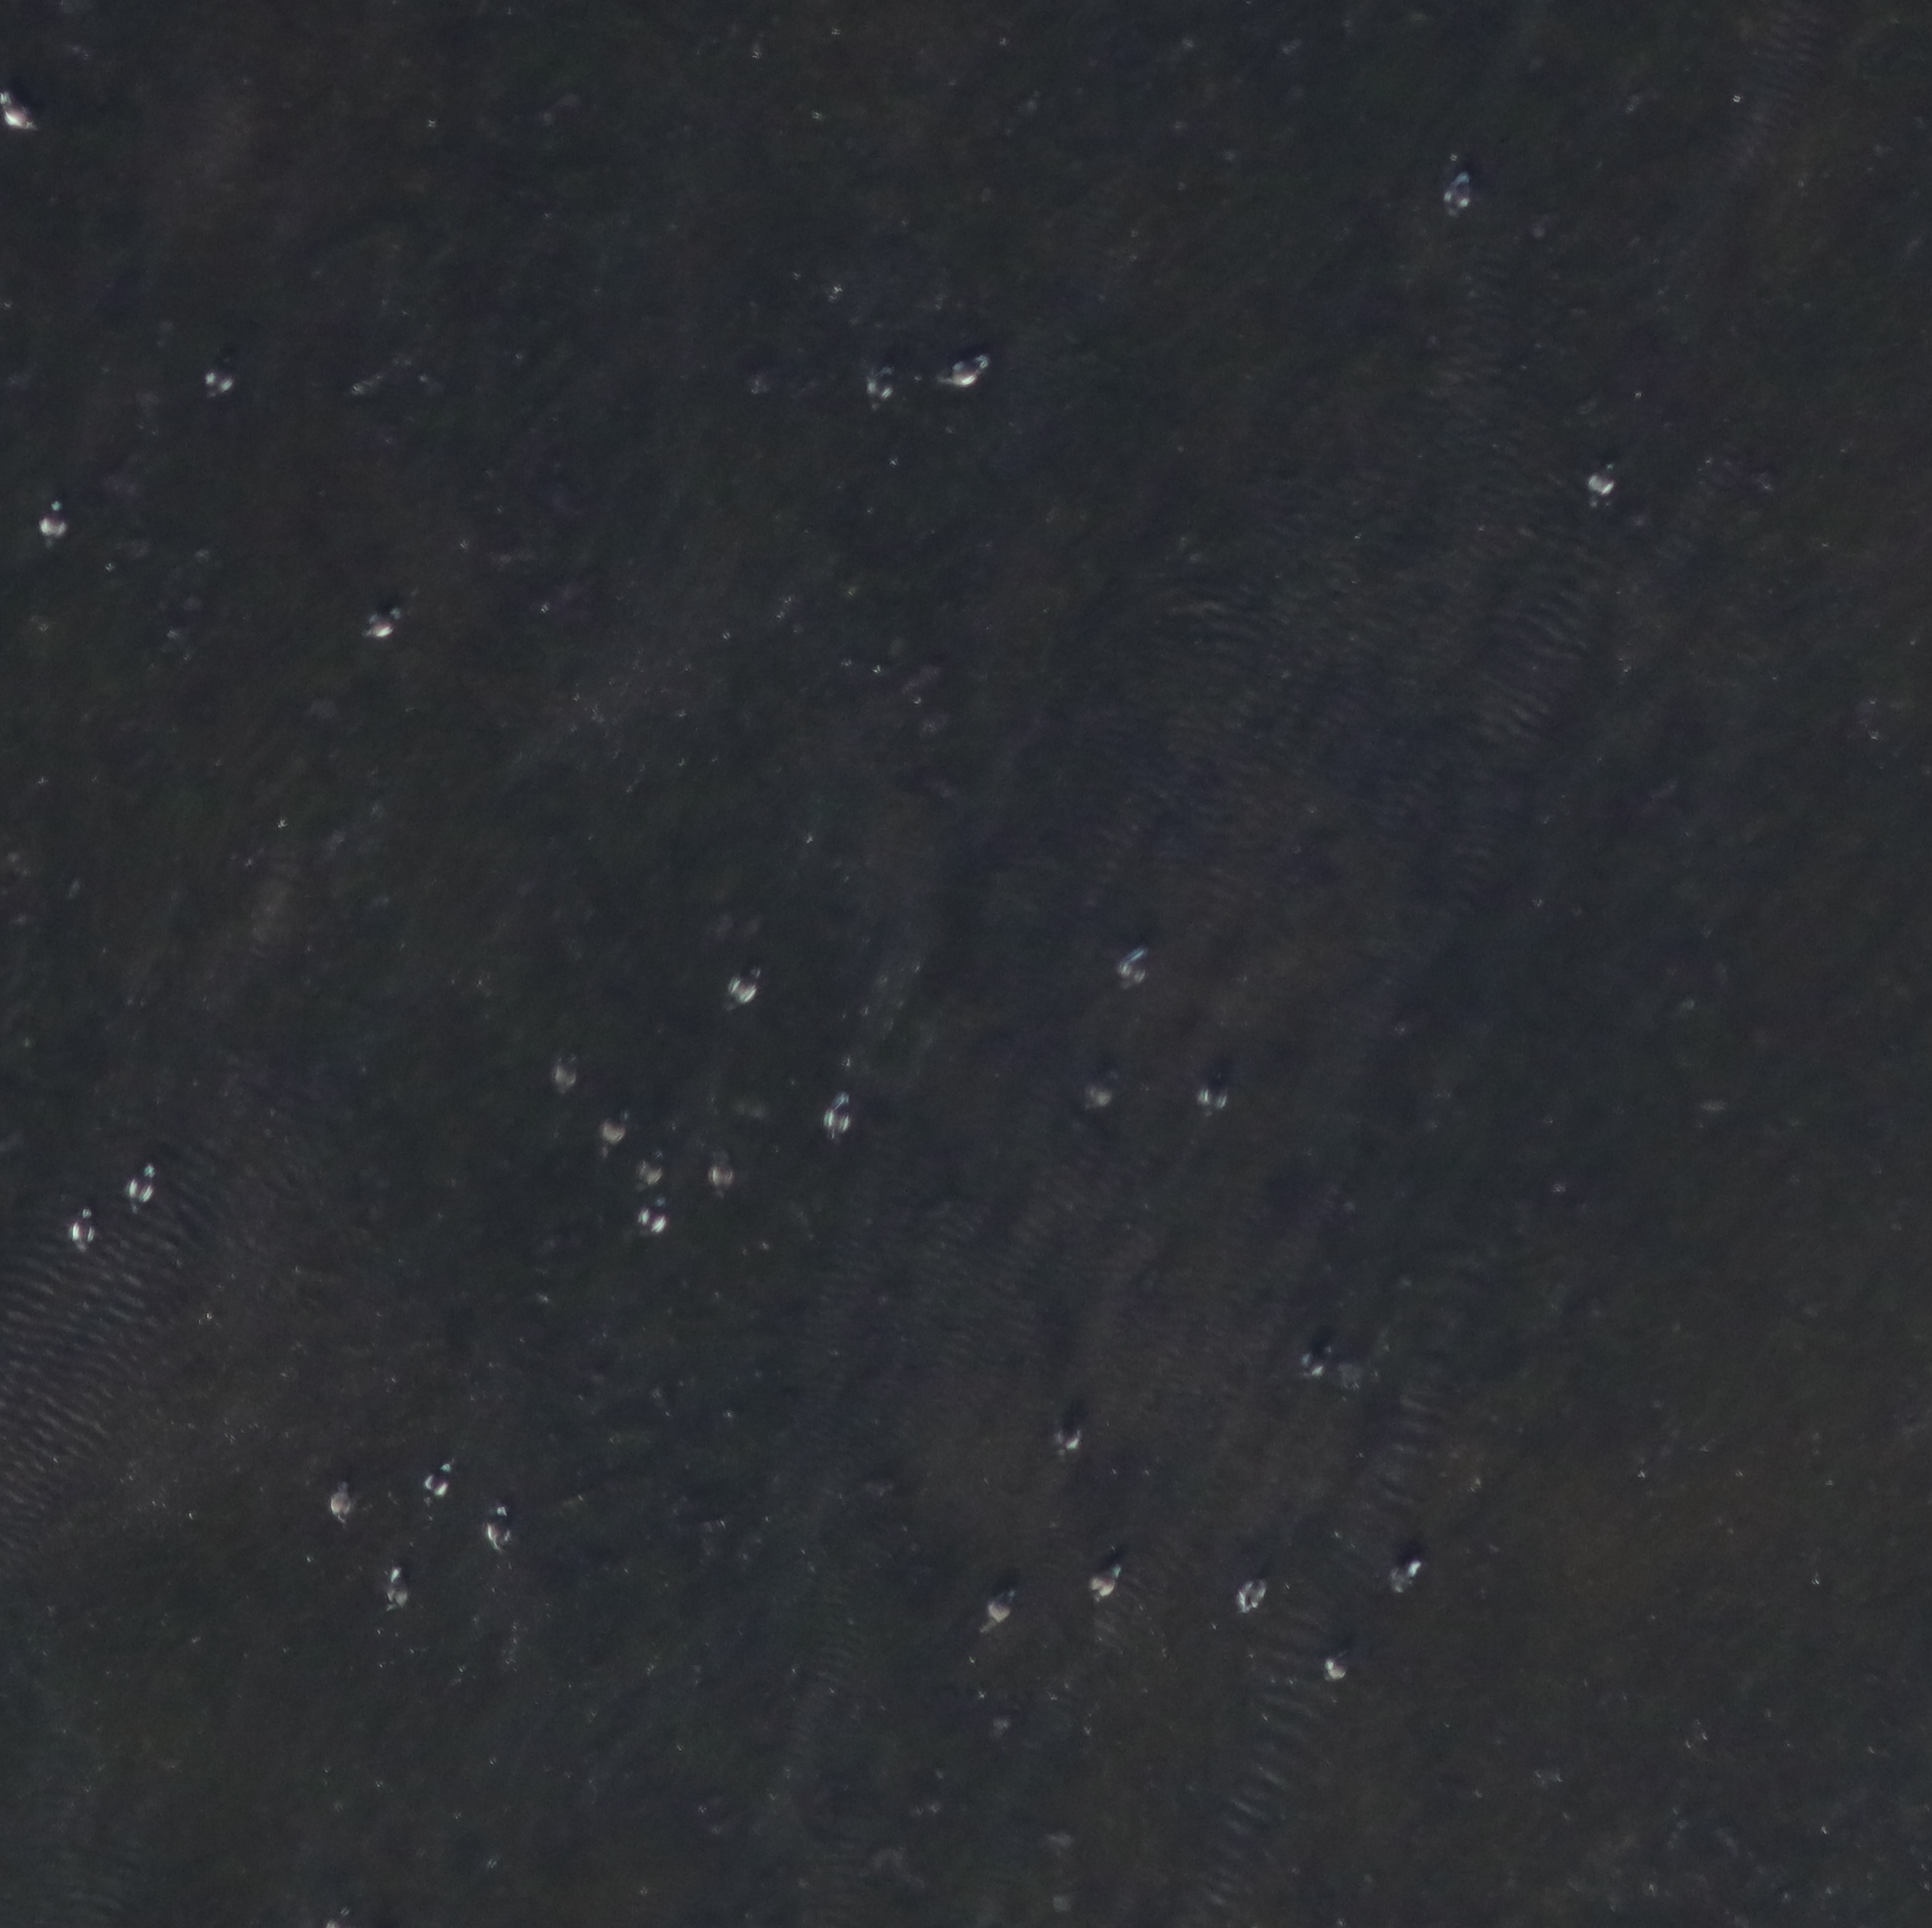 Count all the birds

31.